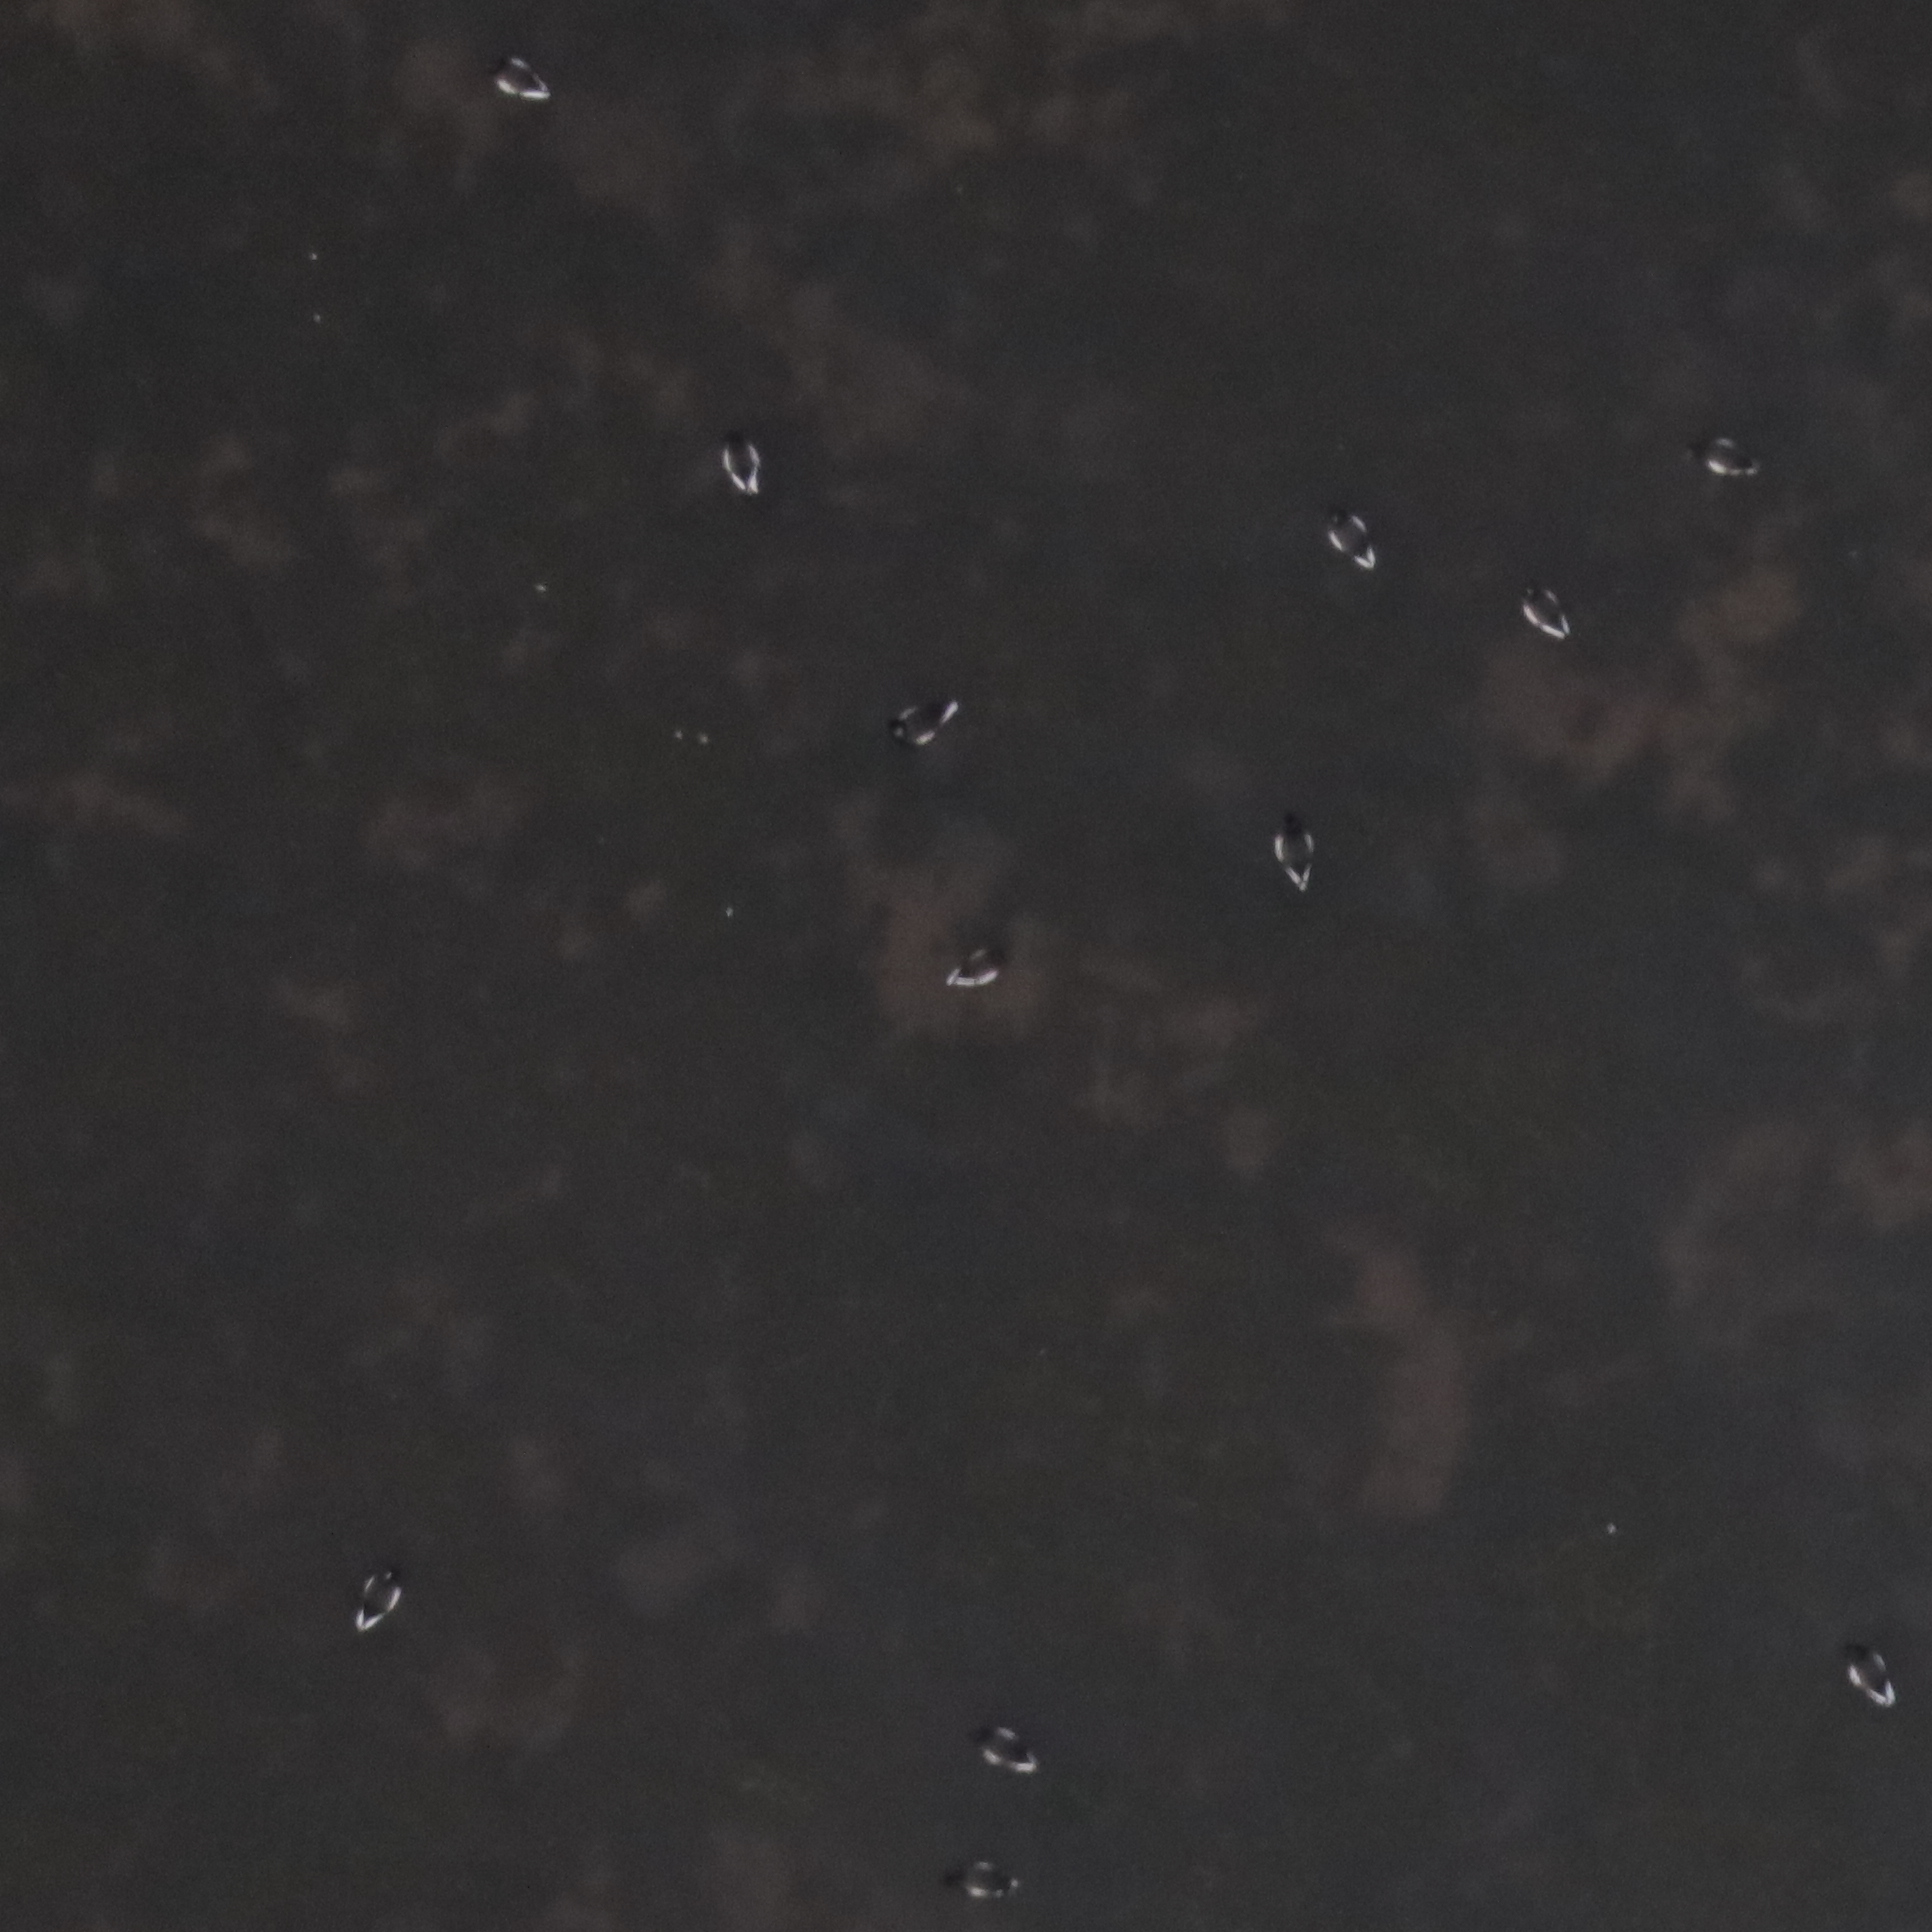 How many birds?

12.